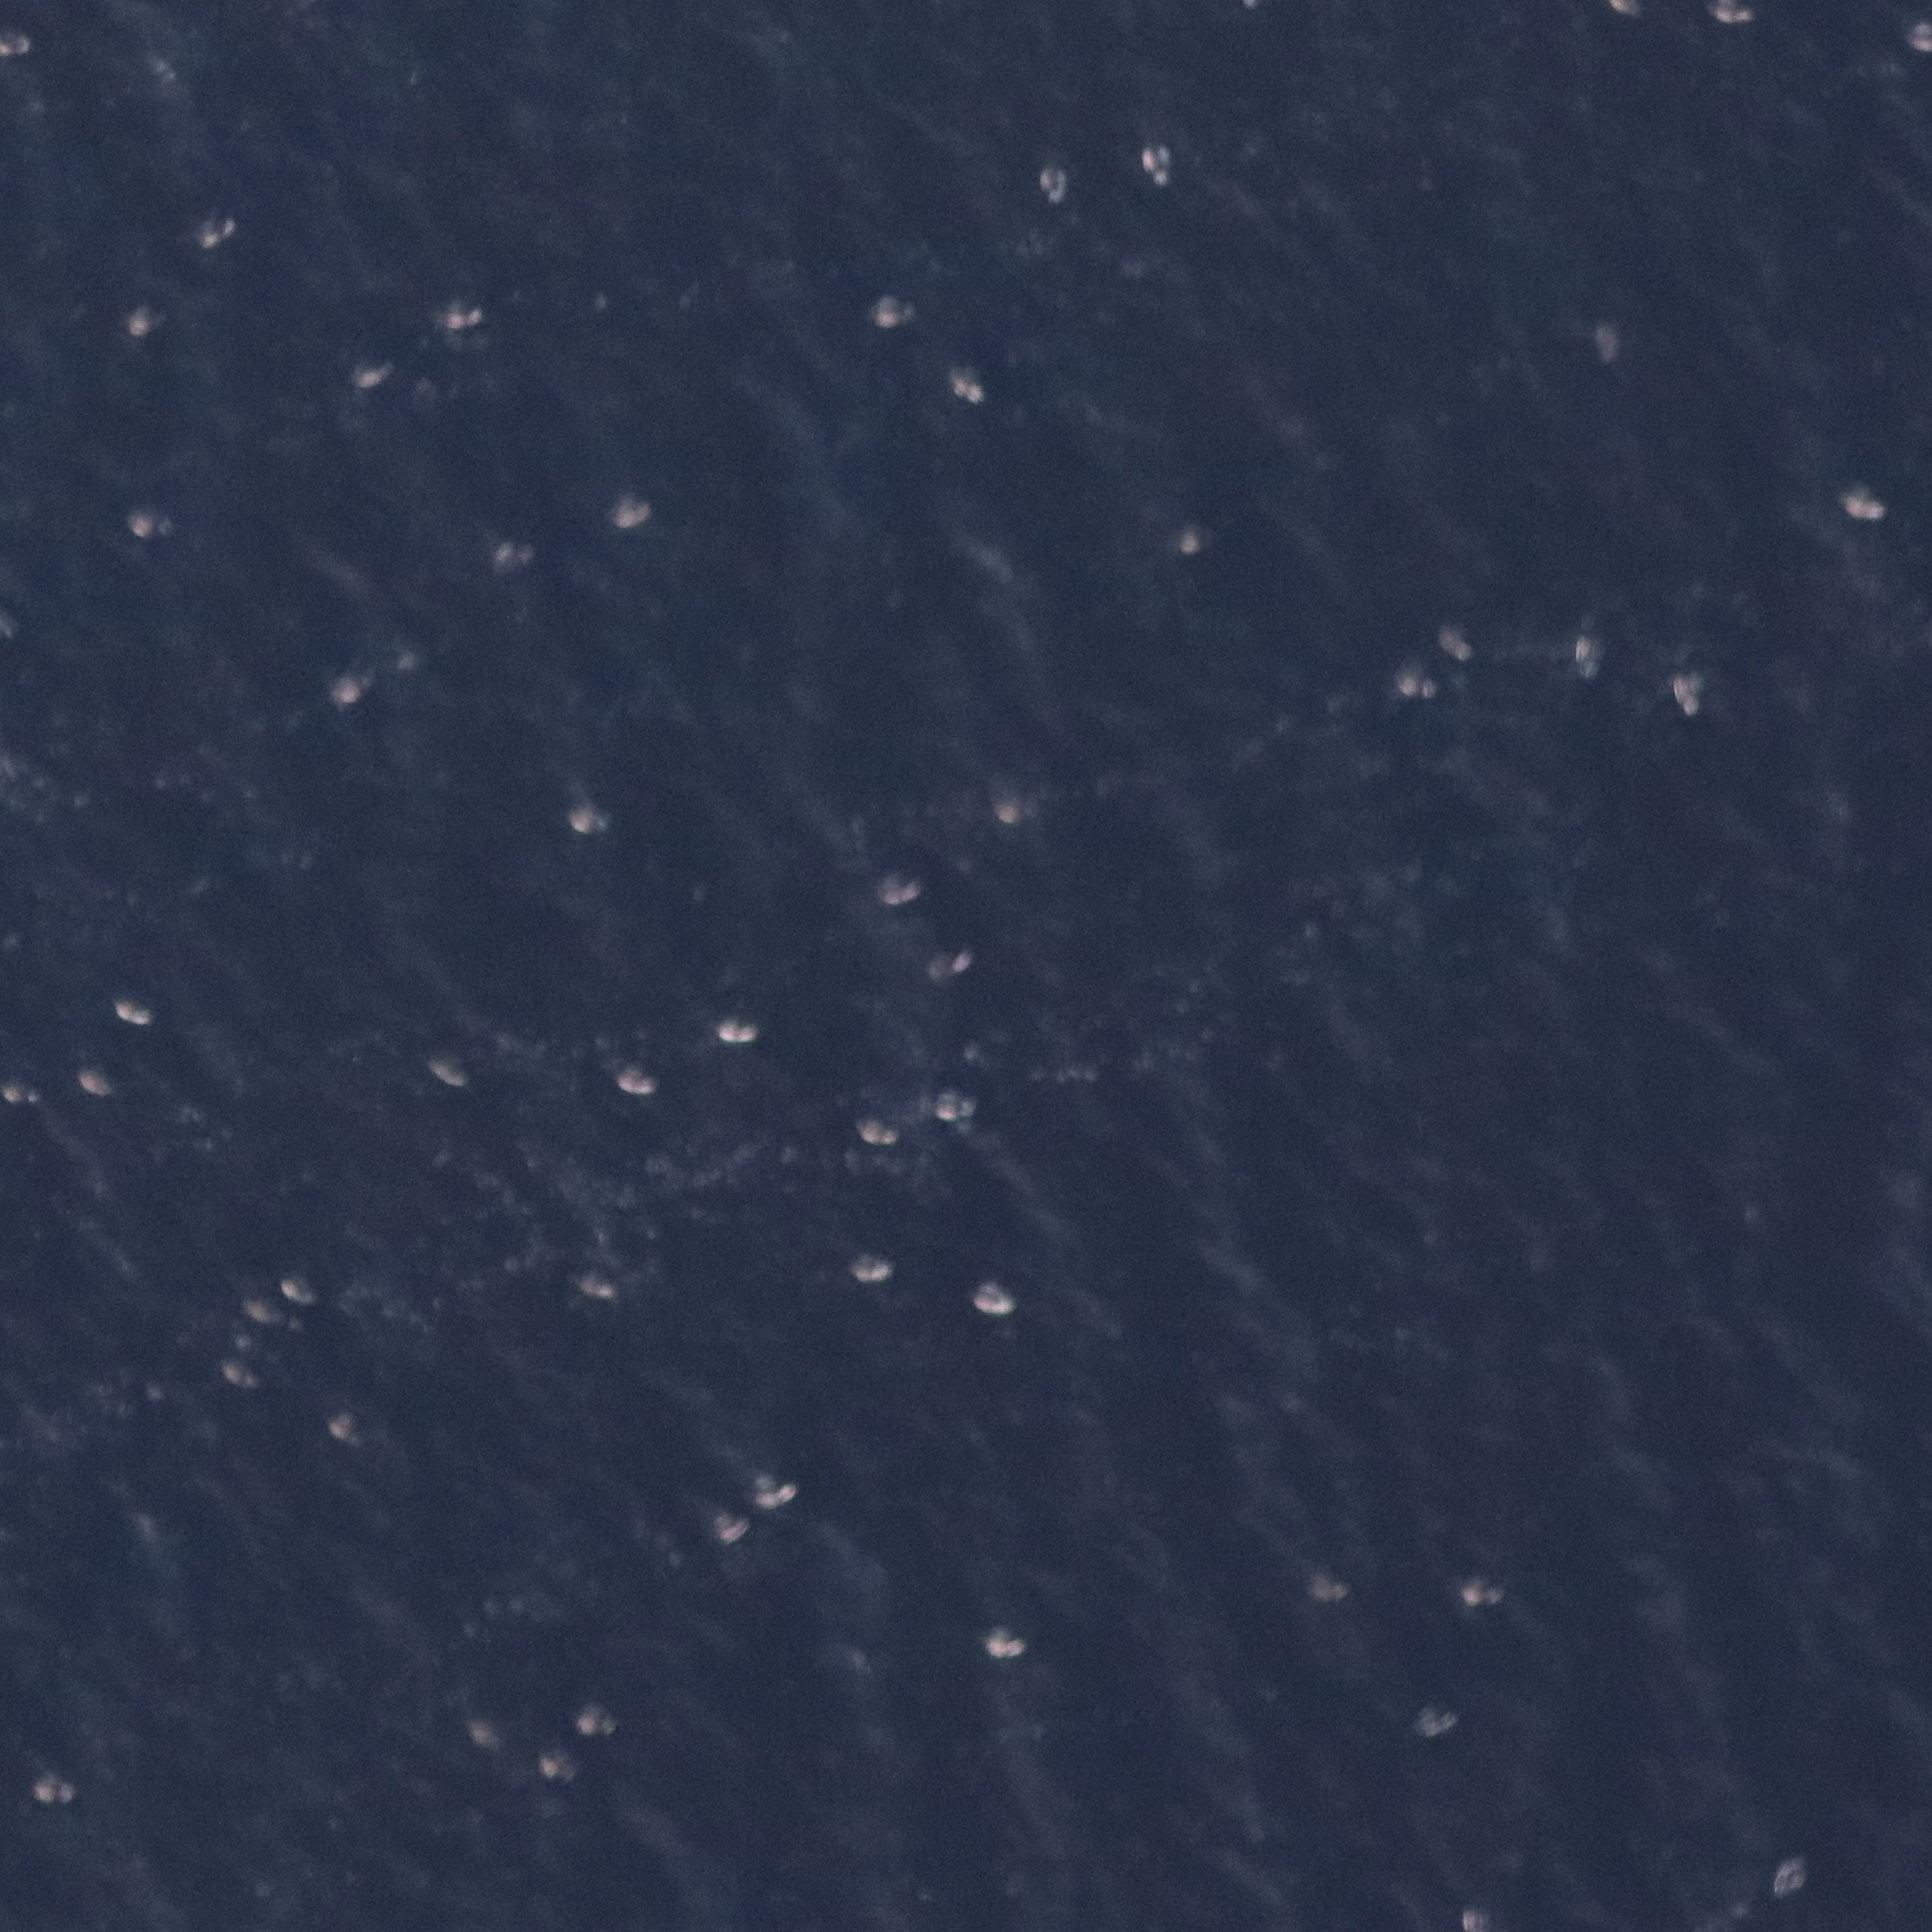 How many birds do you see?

53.